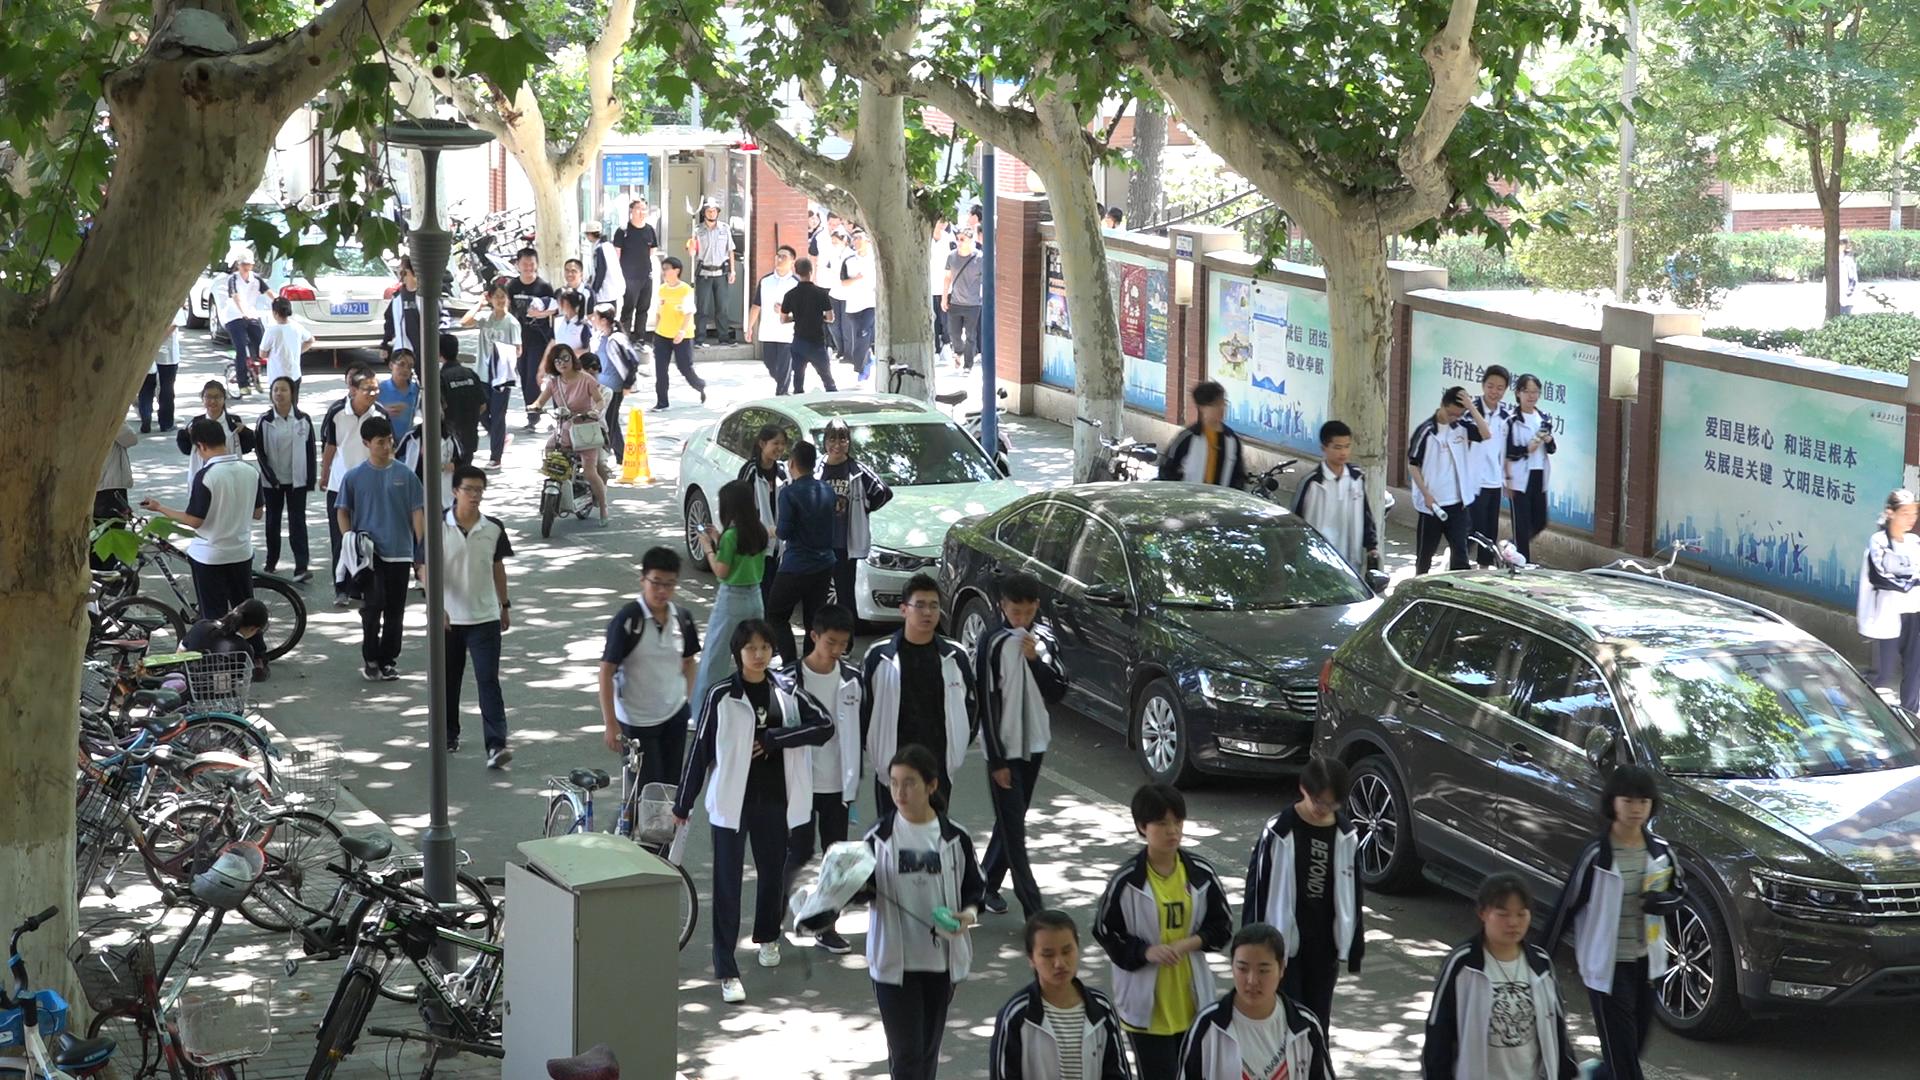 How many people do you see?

55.